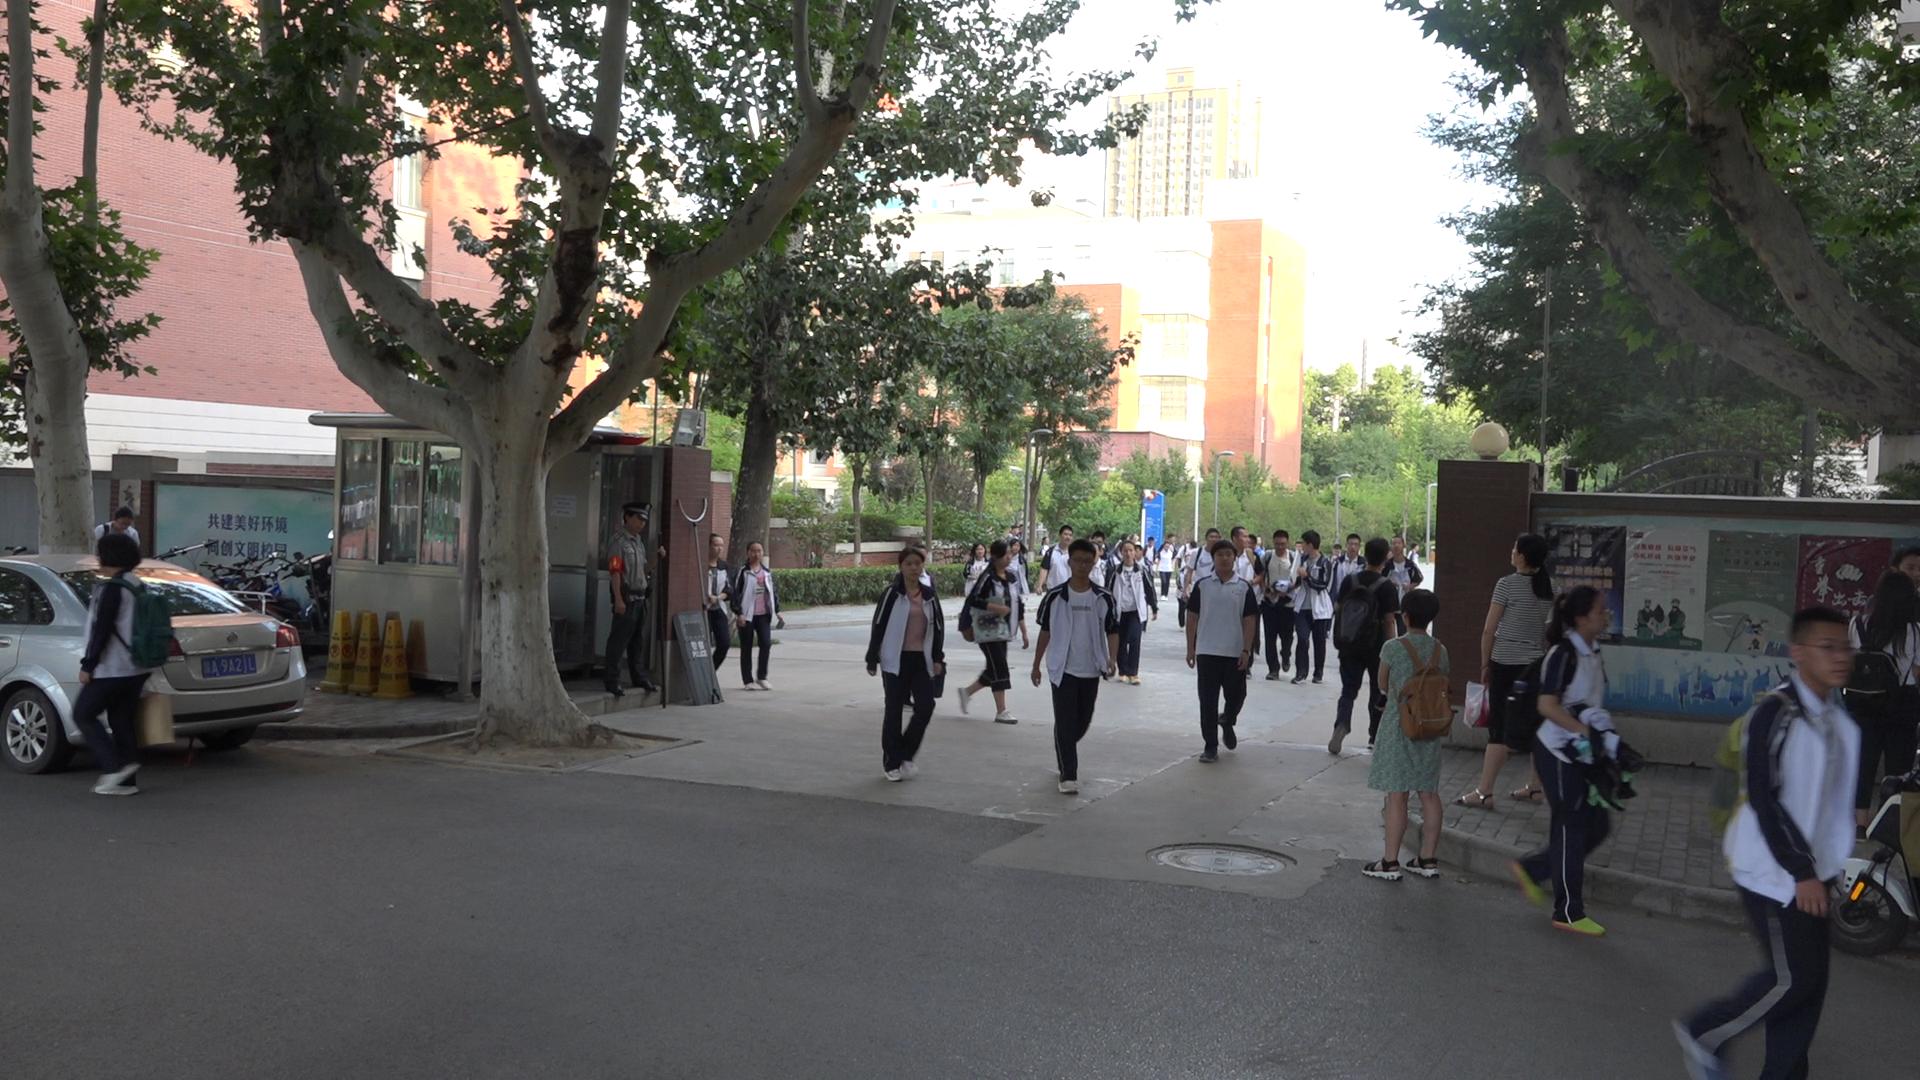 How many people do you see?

38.